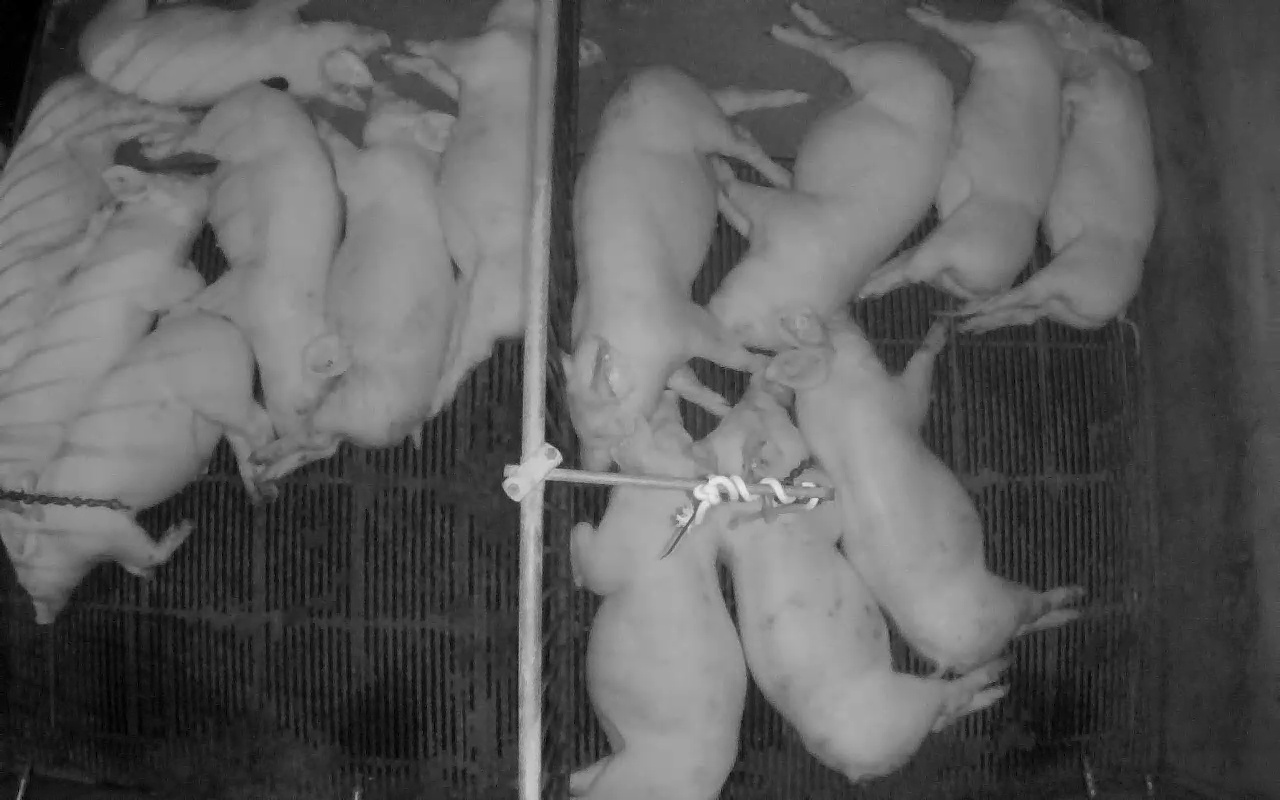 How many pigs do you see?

14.